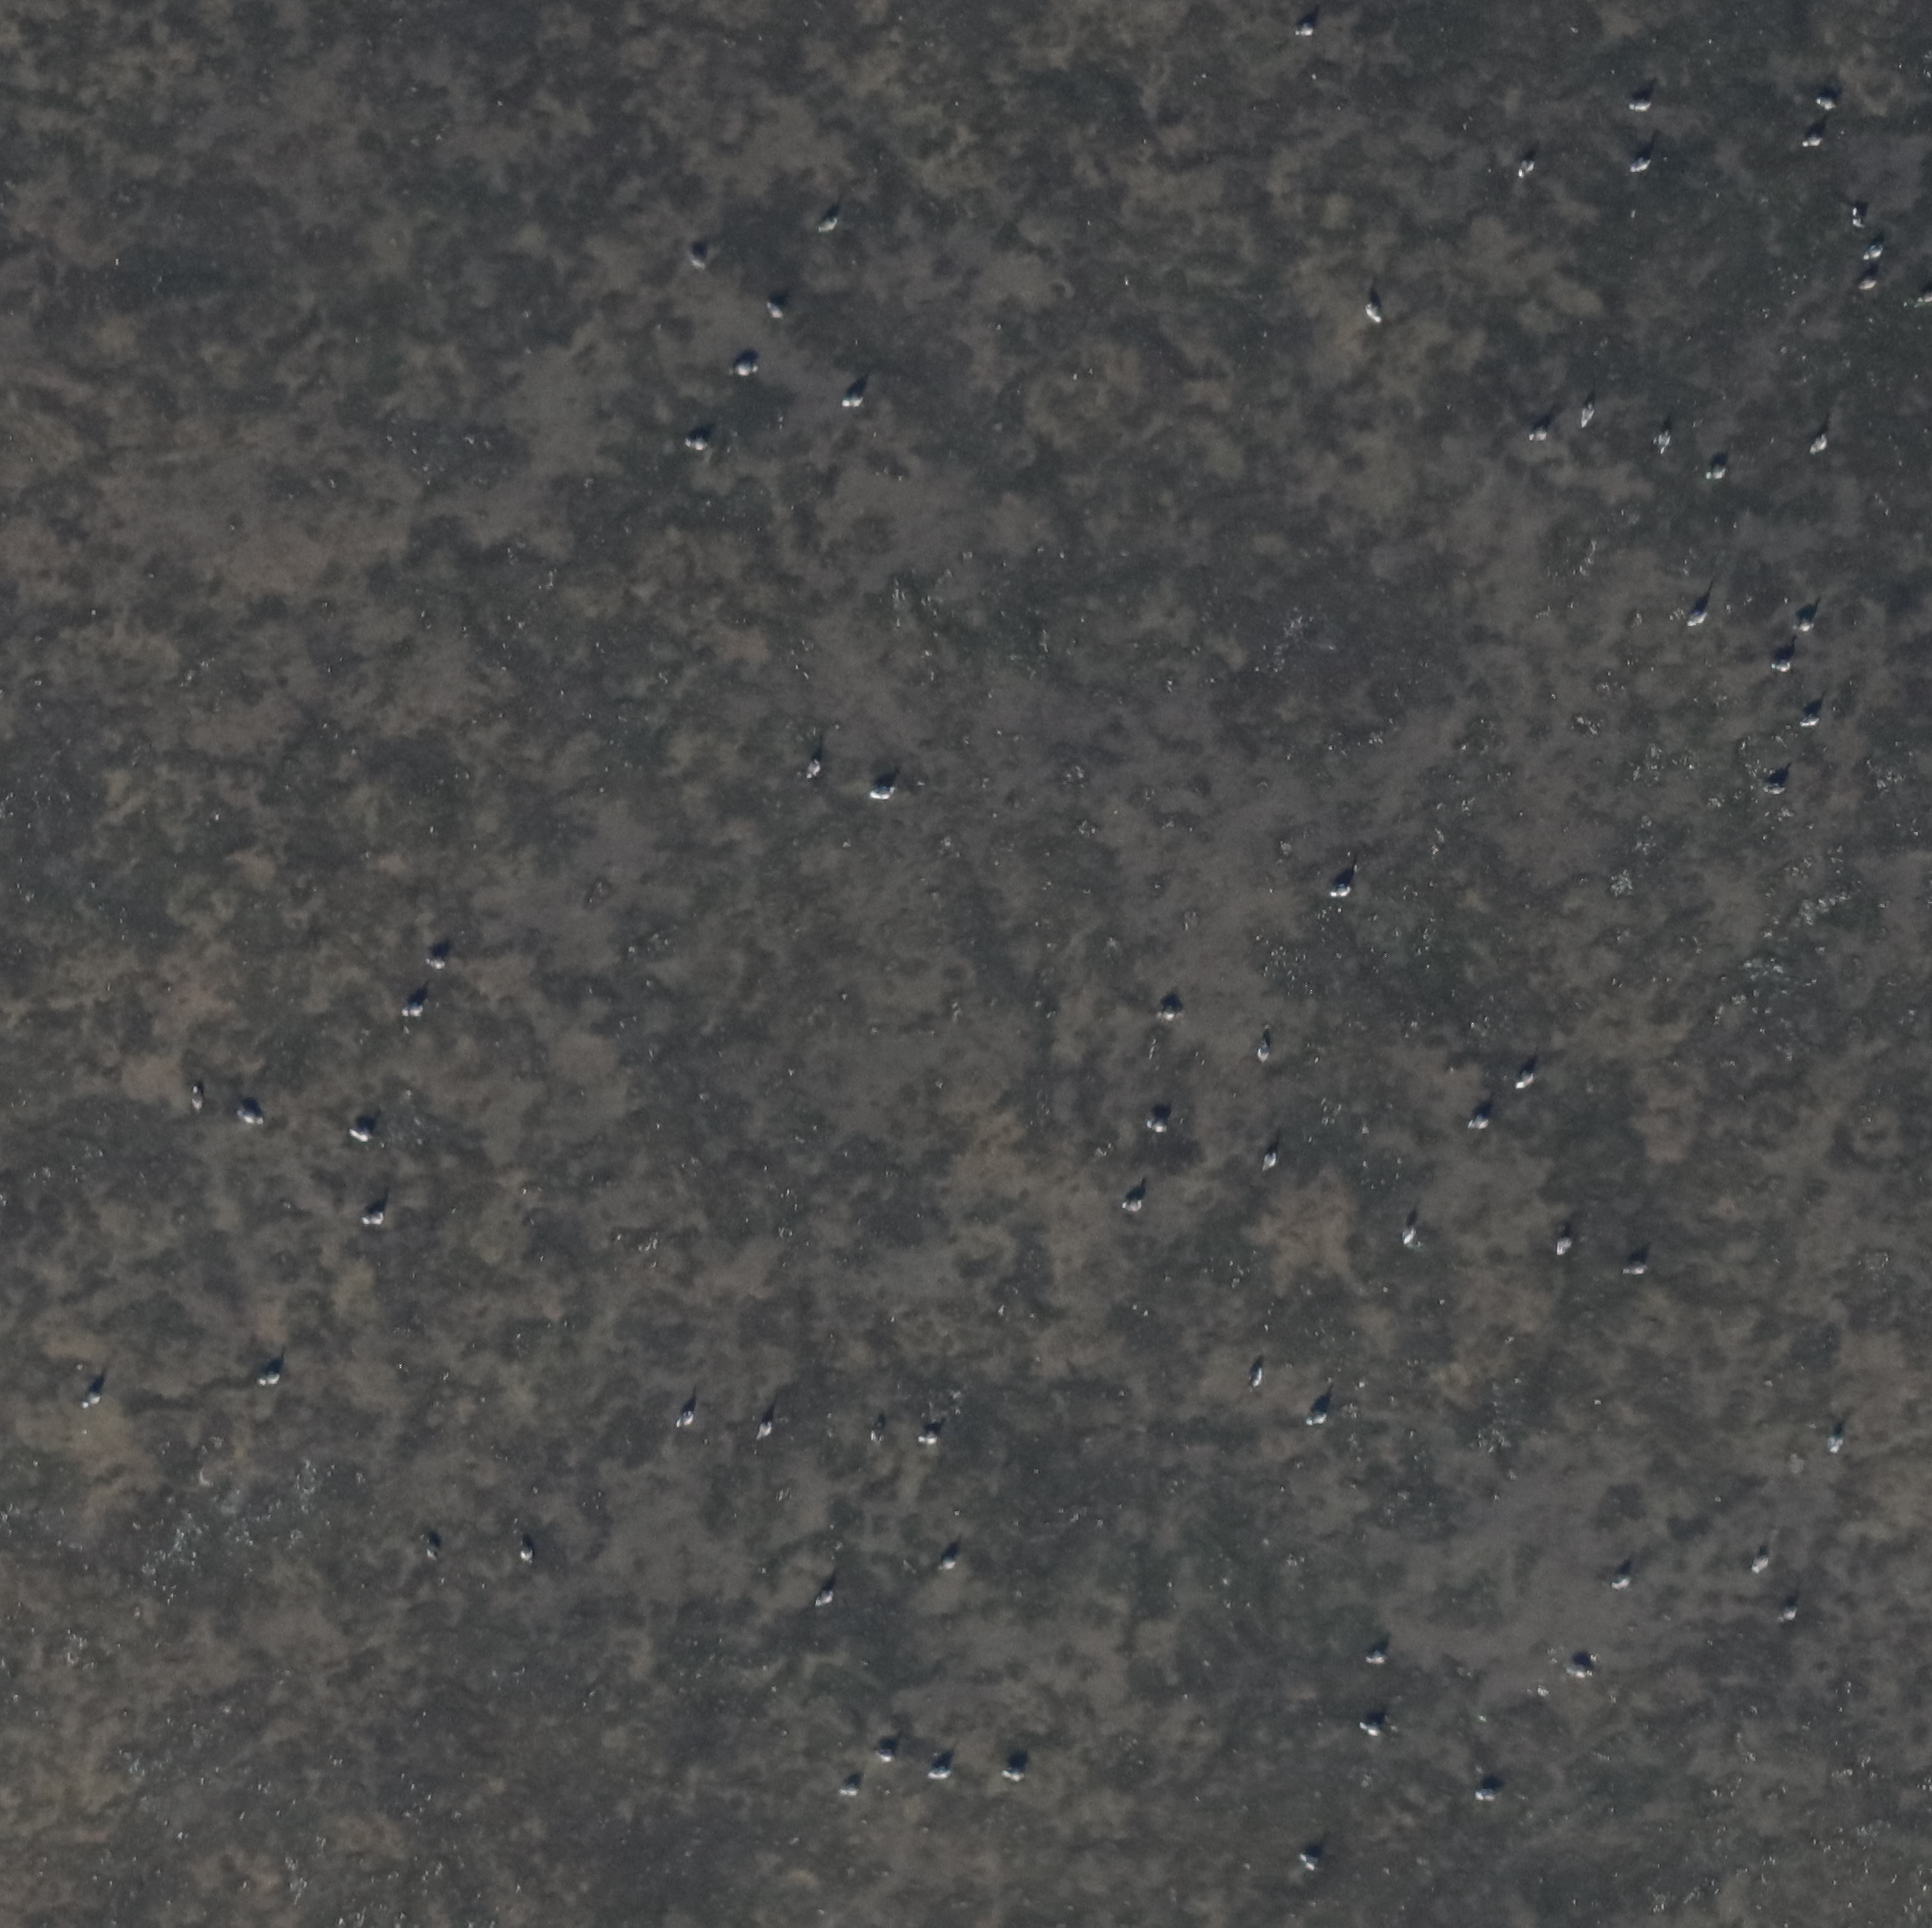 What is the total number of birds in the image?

70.